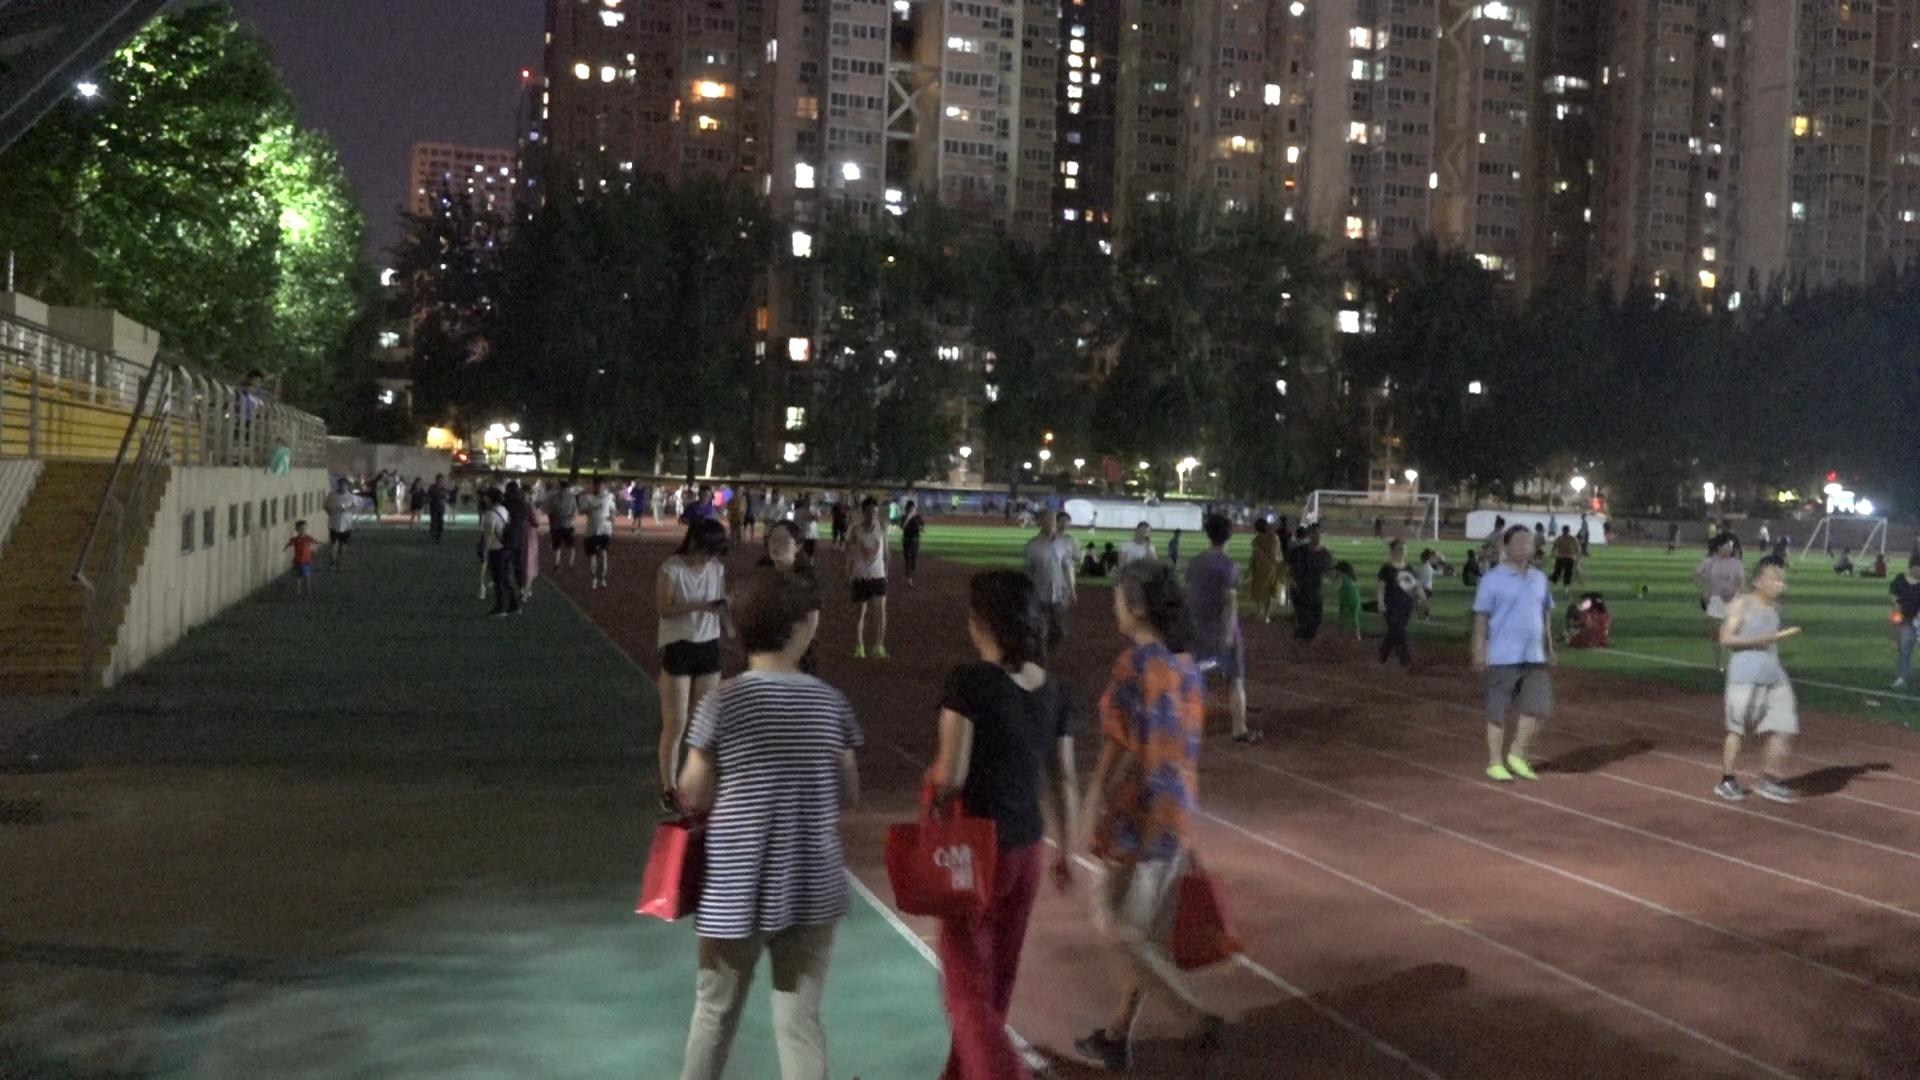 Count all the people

116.